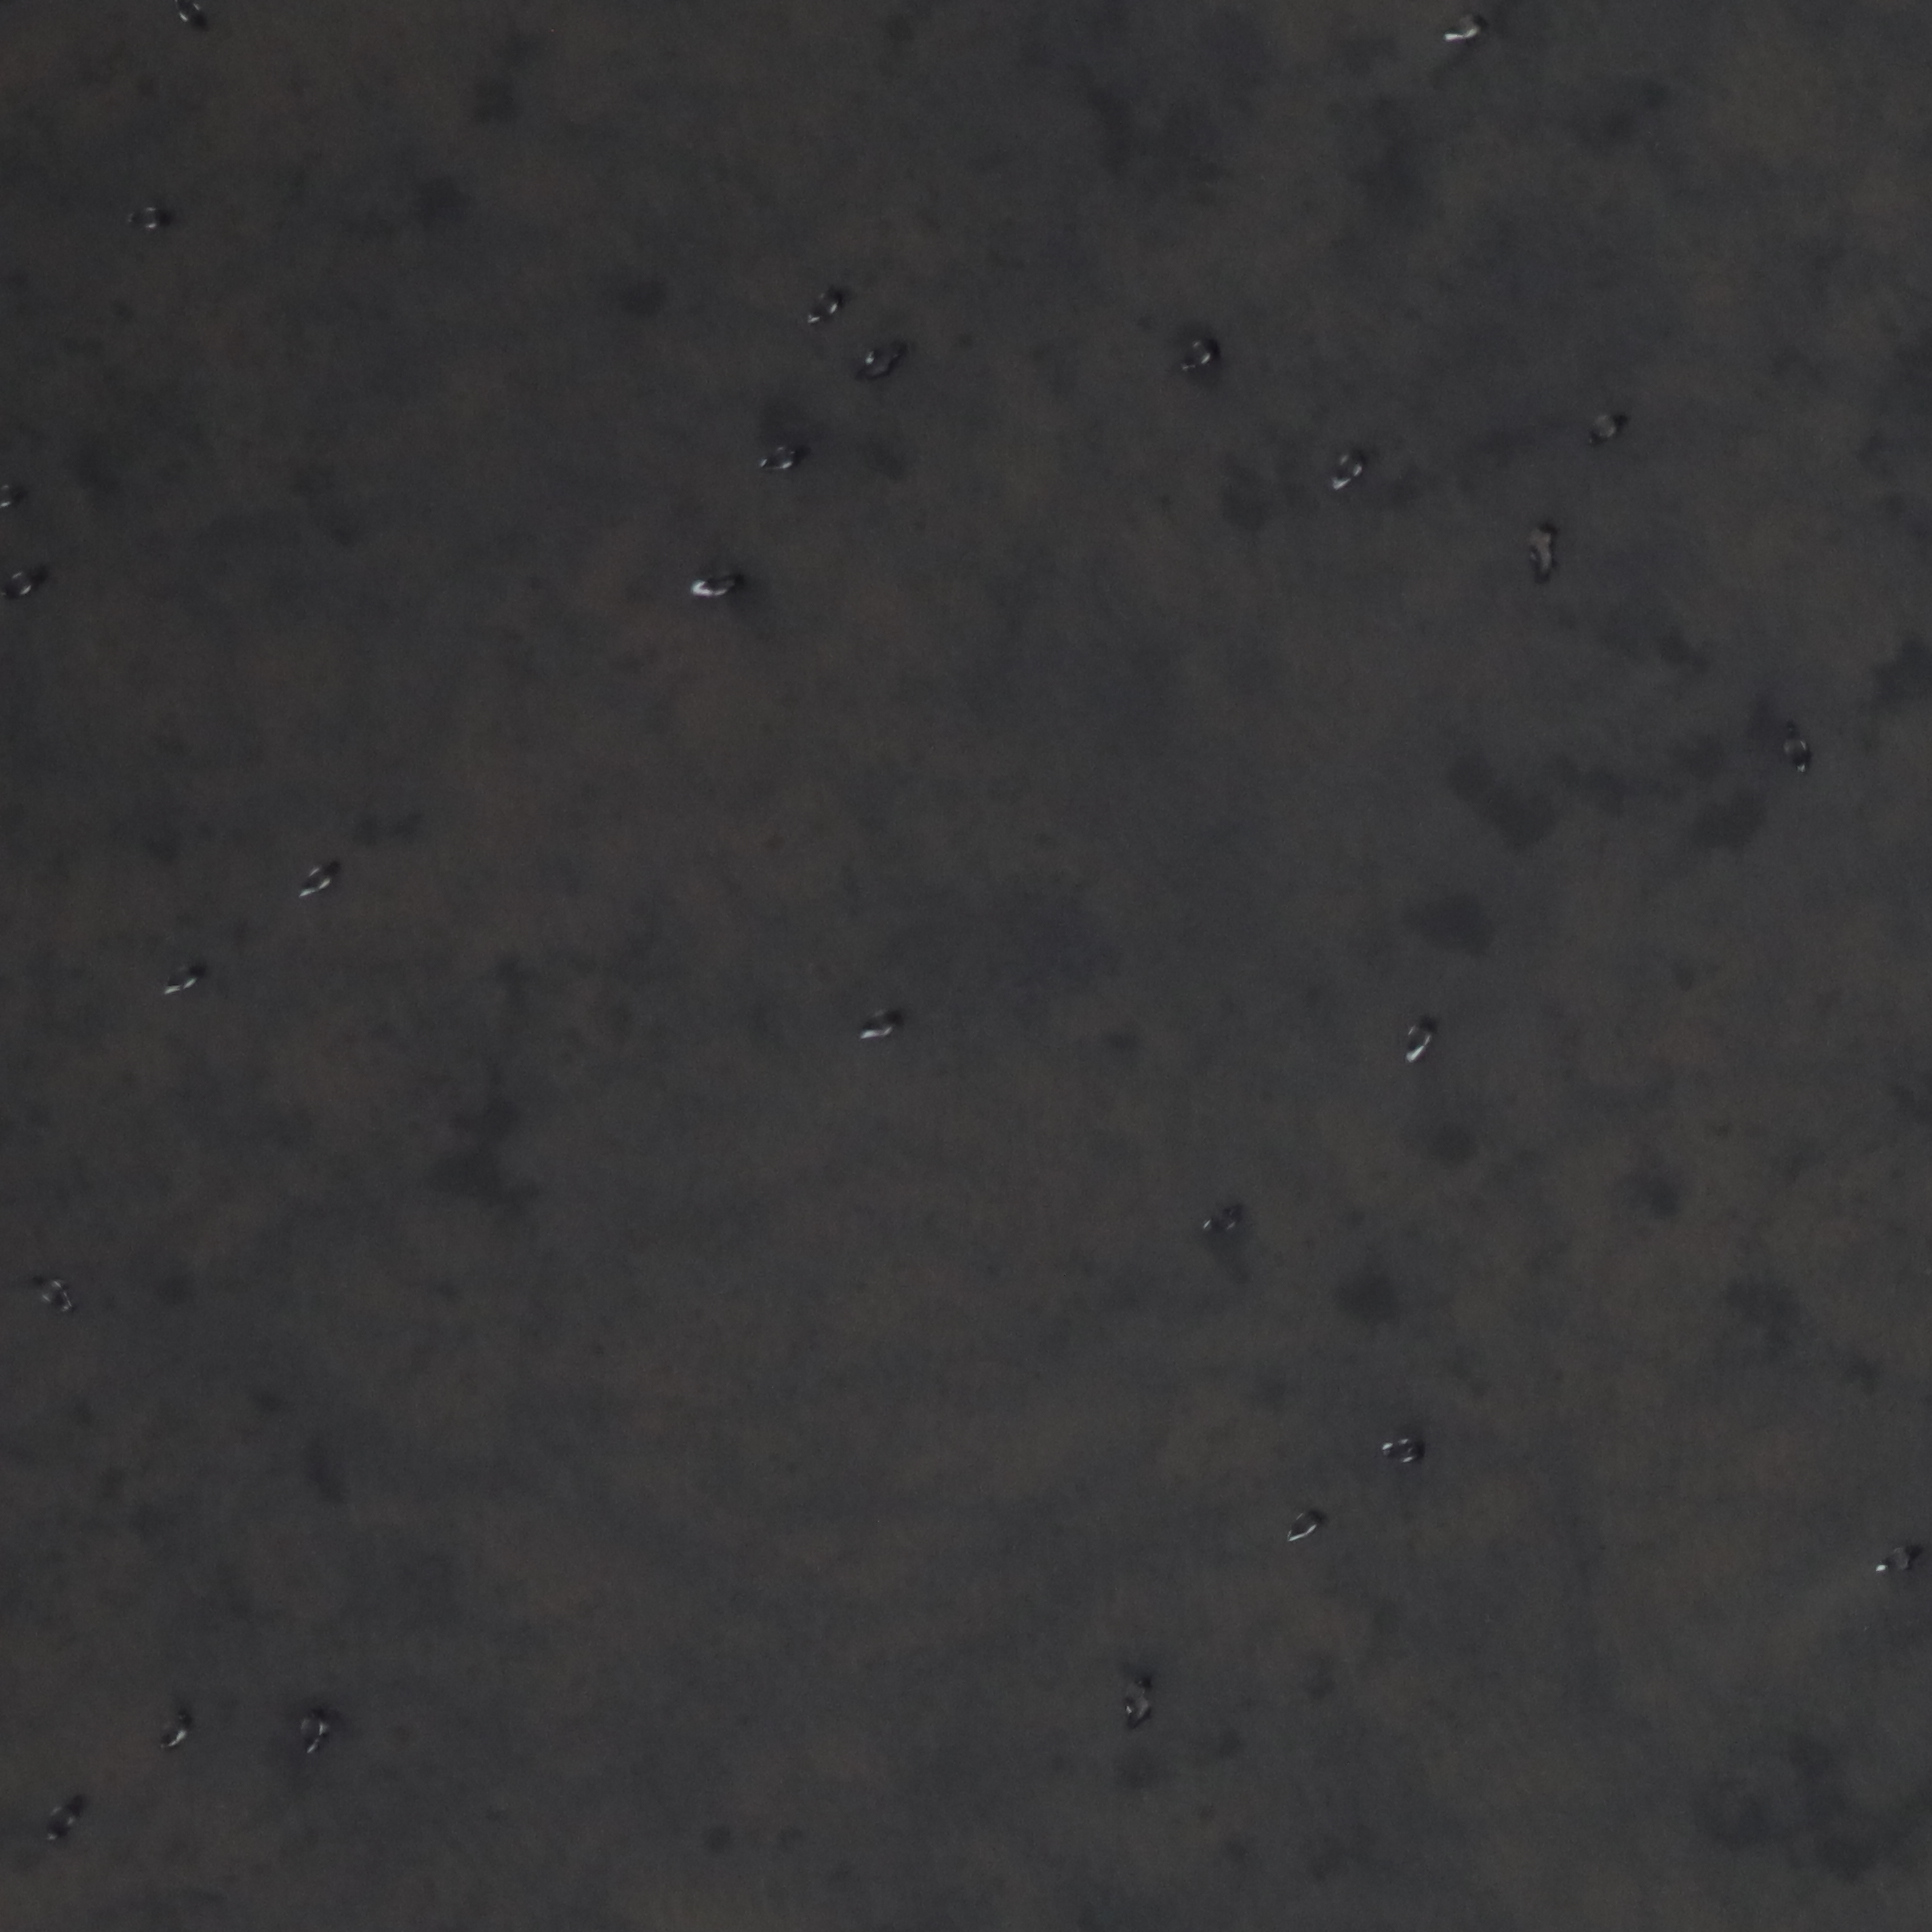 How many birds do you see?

27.